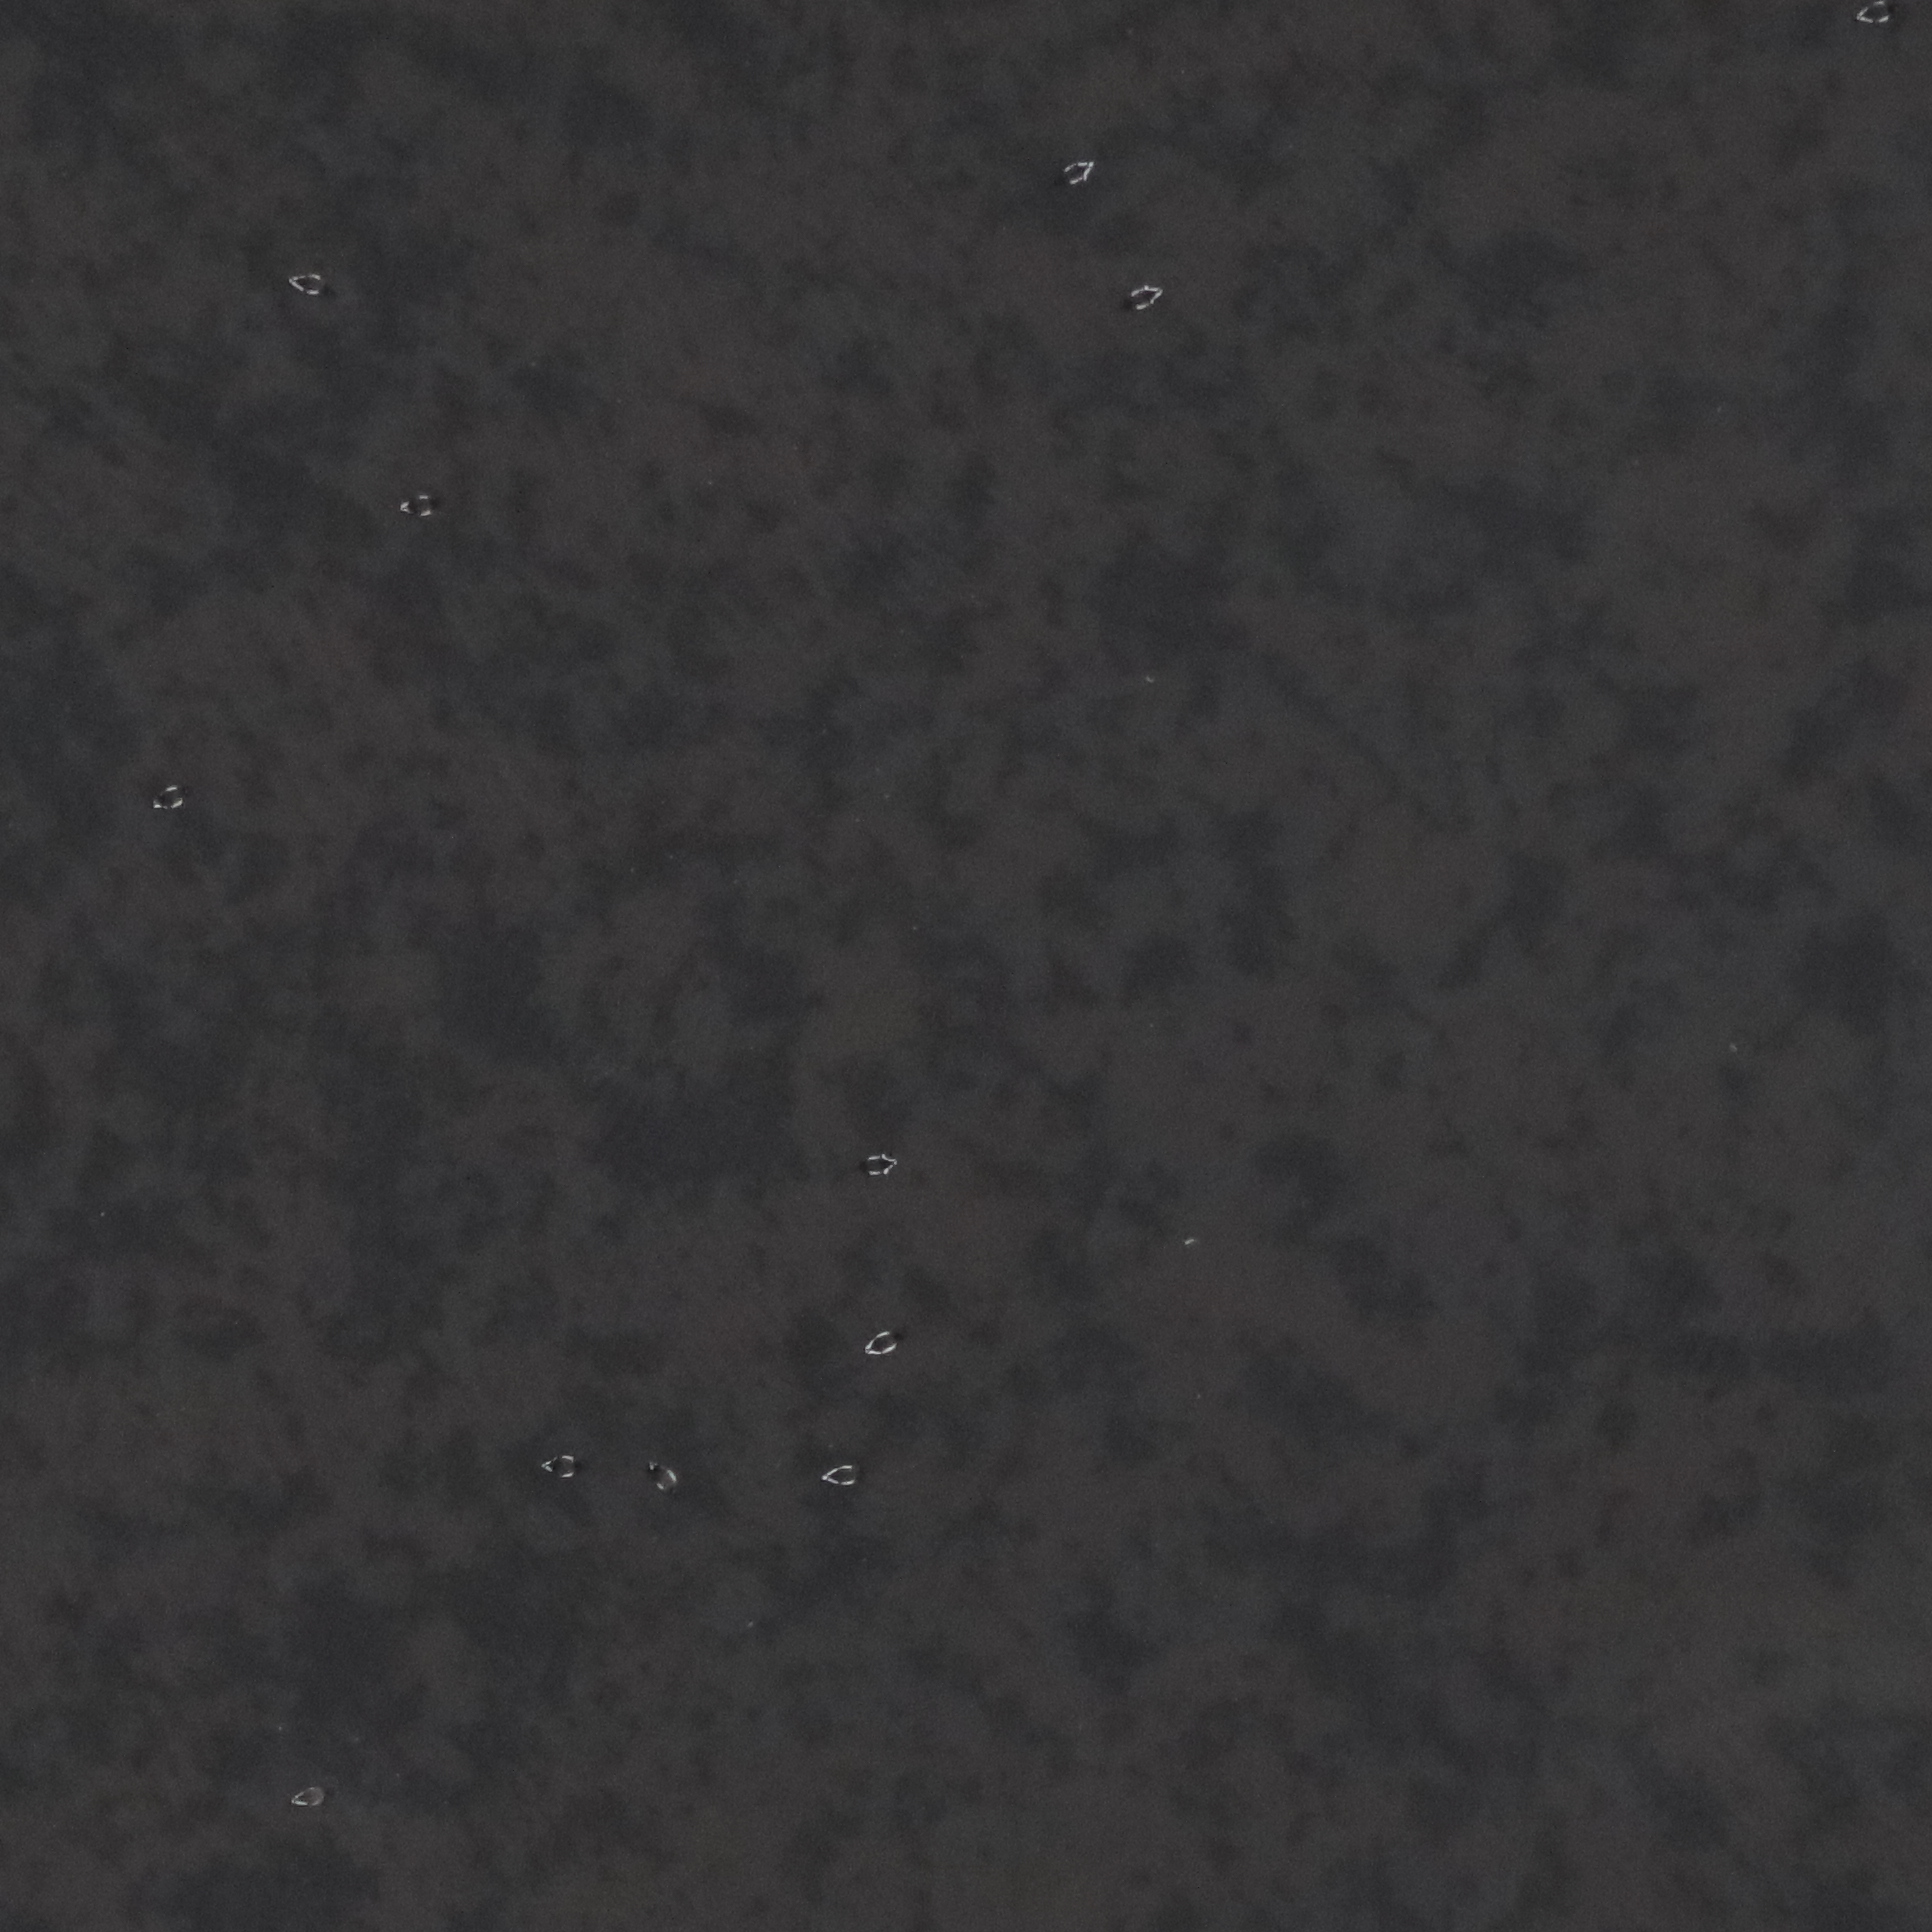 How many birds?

12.